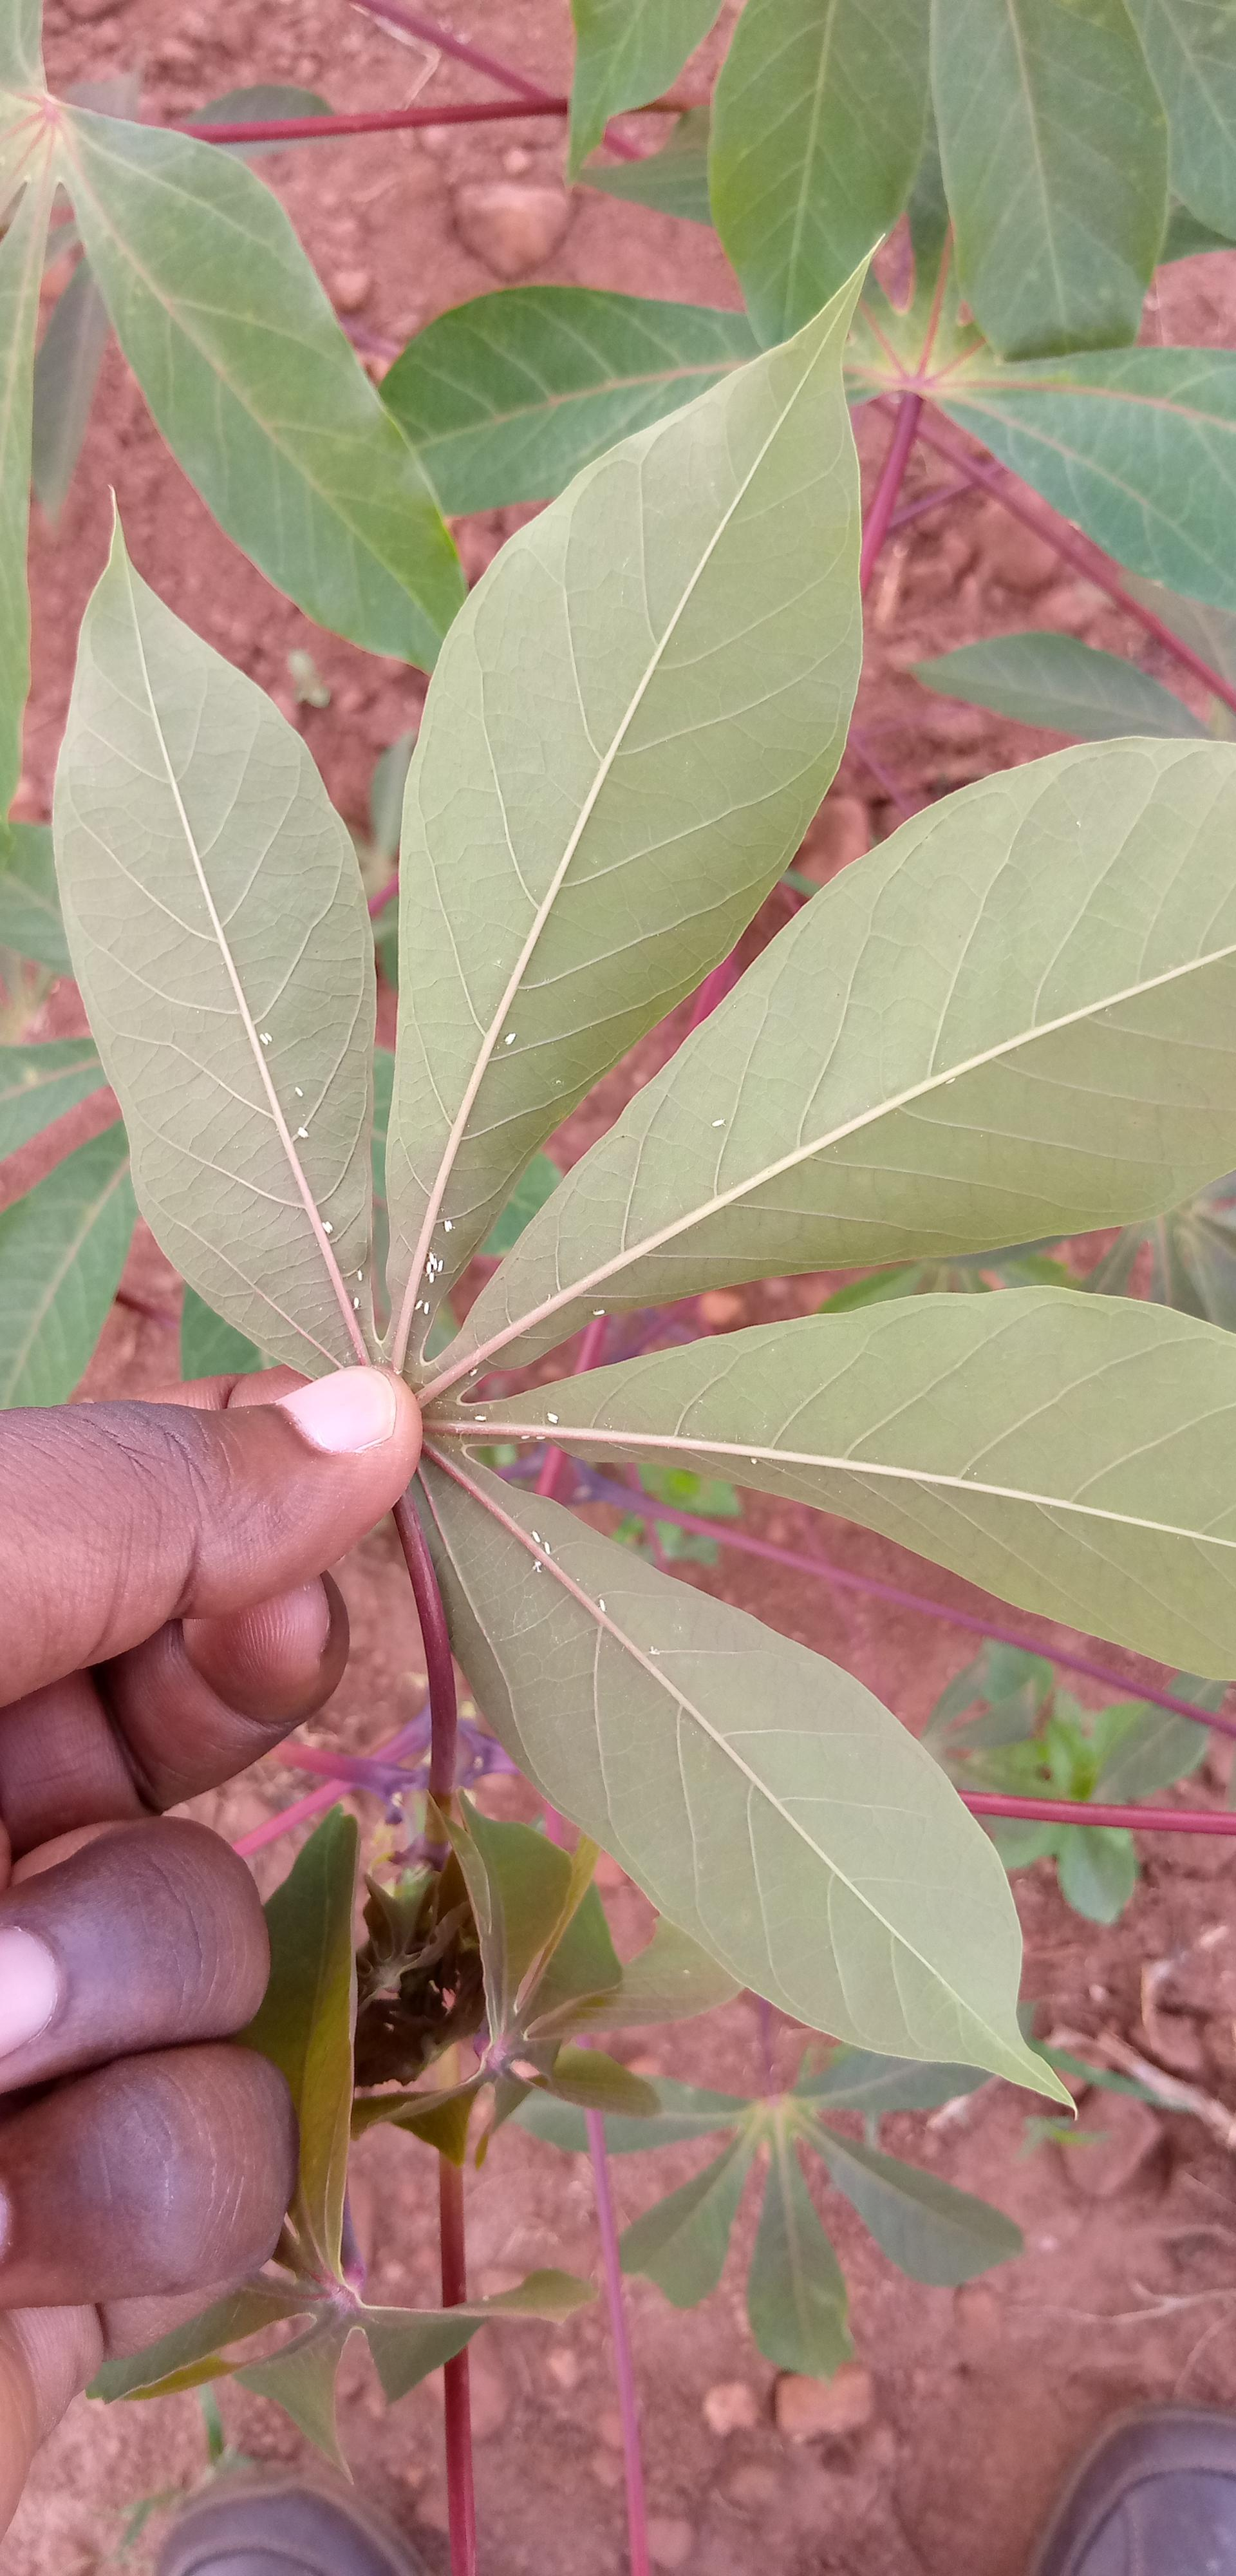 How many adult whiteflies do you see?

33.